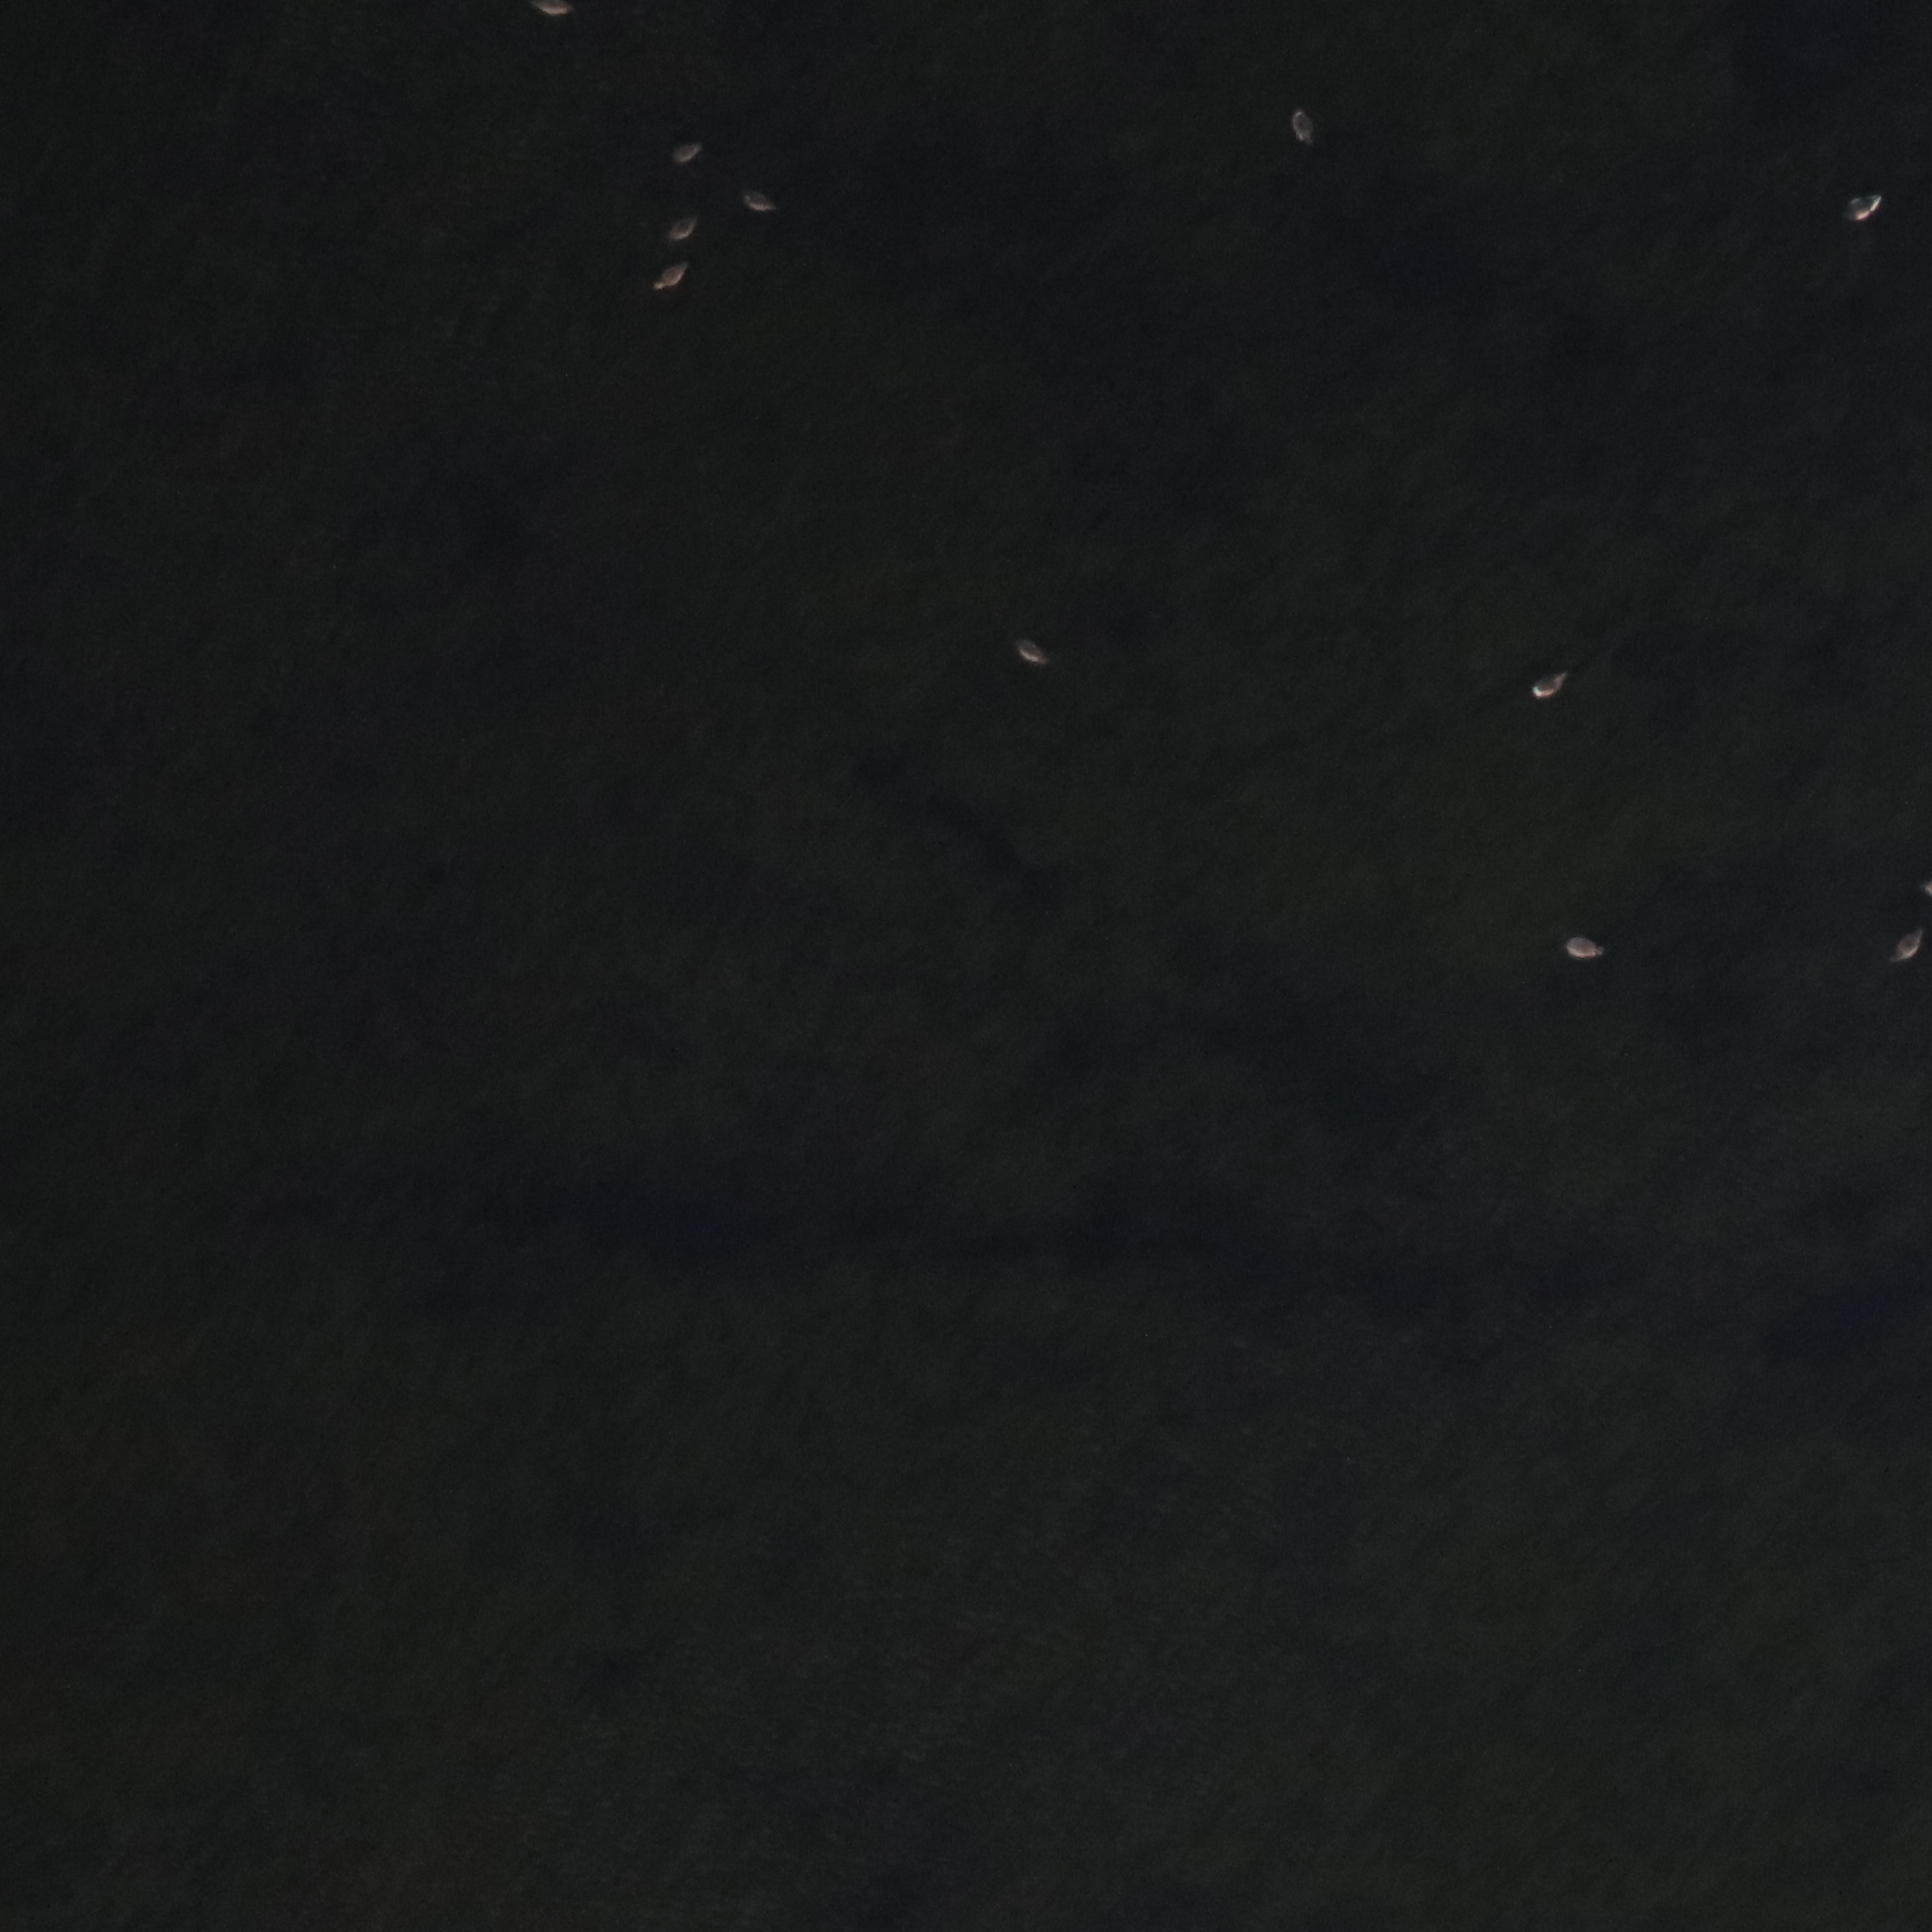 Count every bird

9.